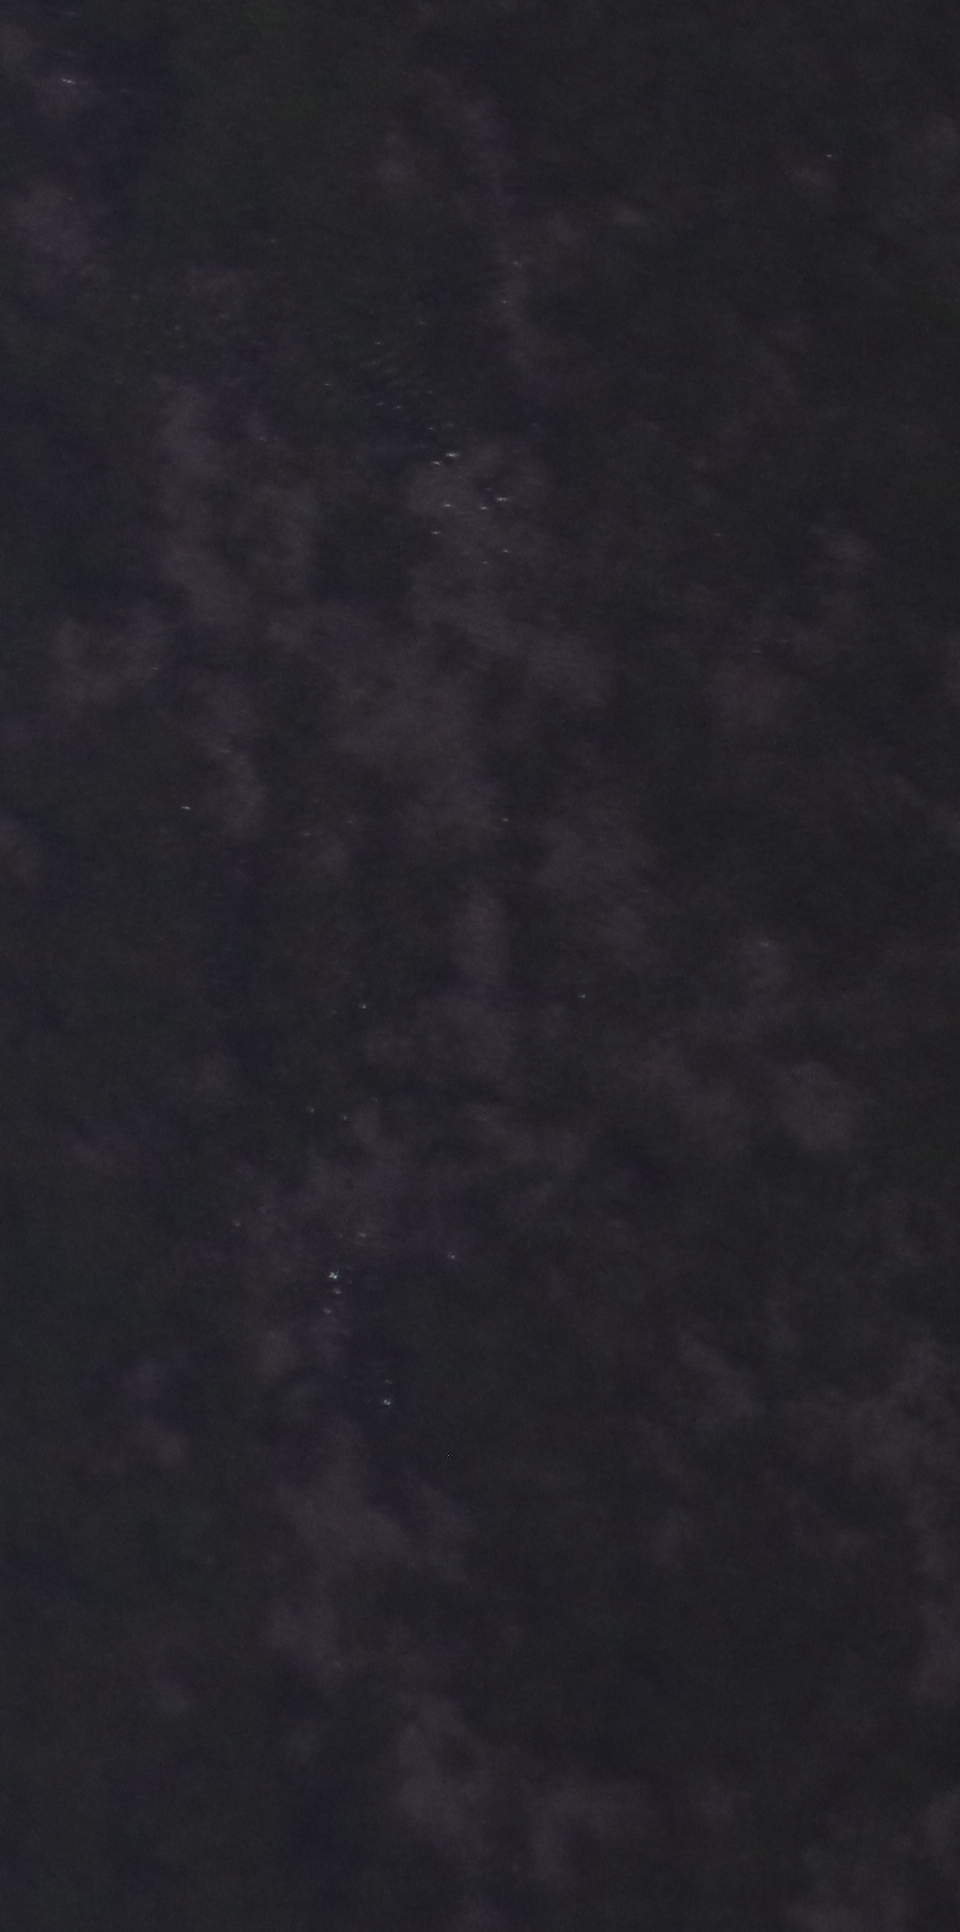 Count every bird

0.